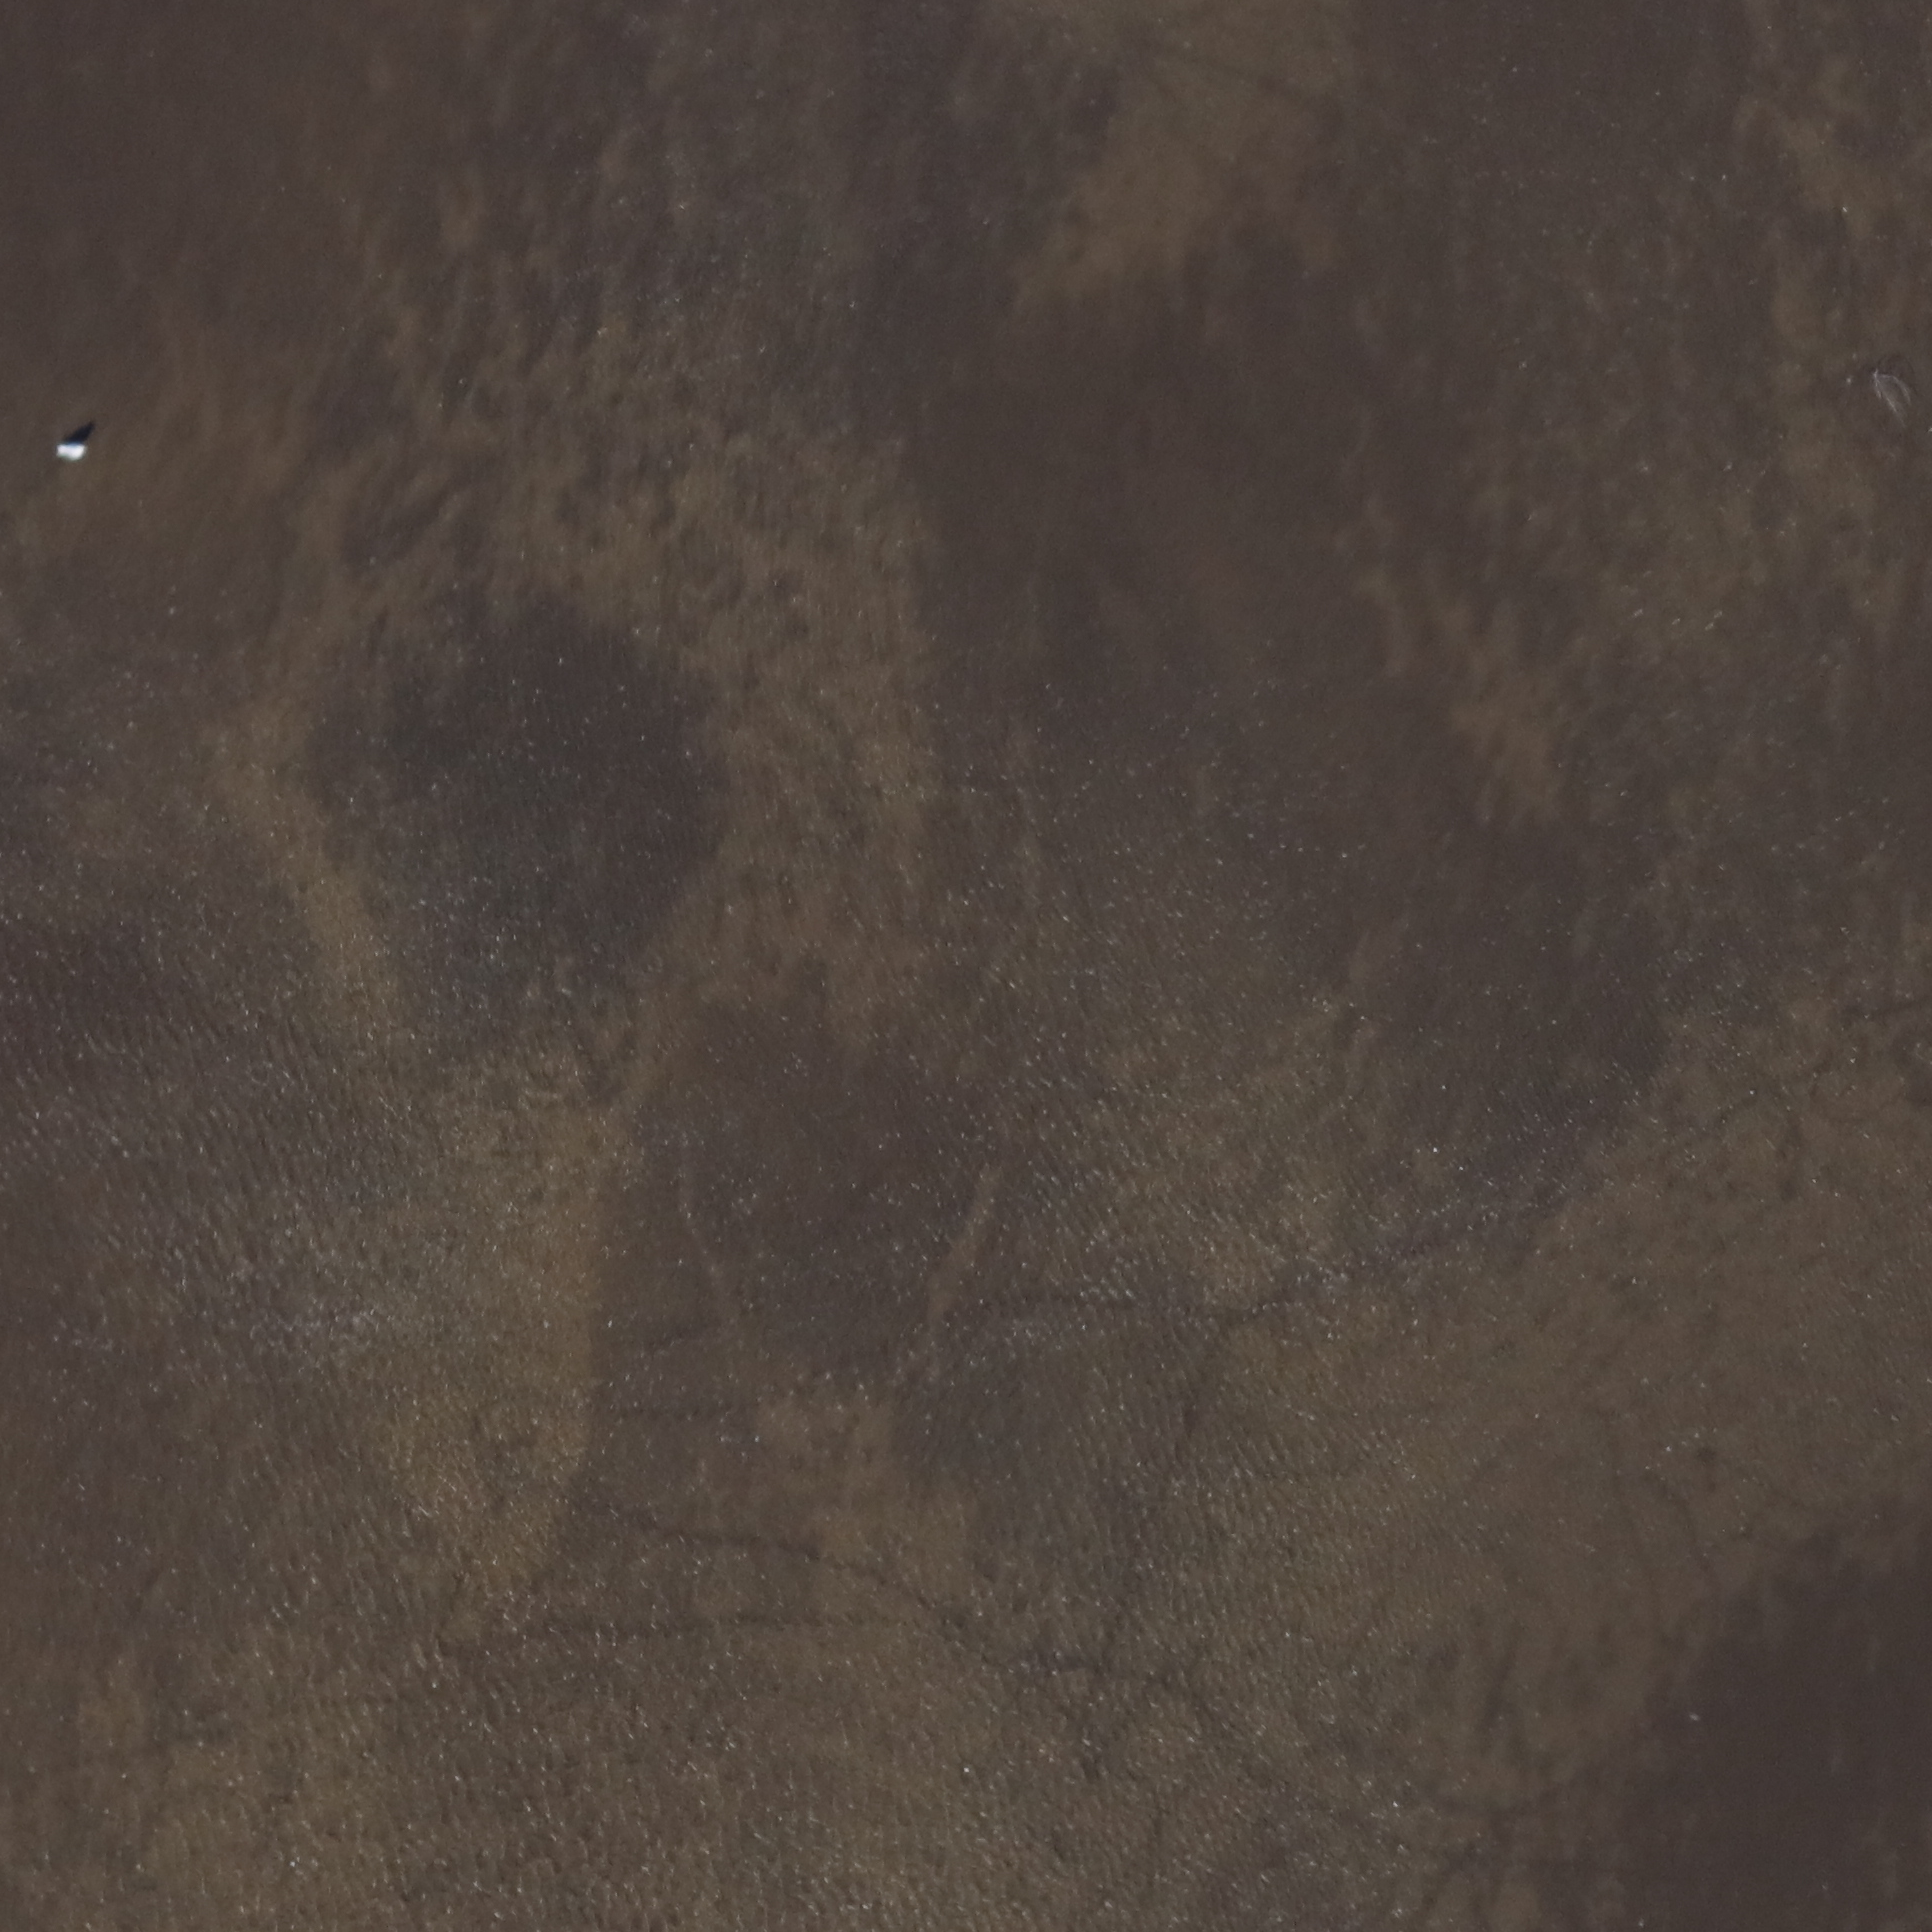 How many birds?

1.